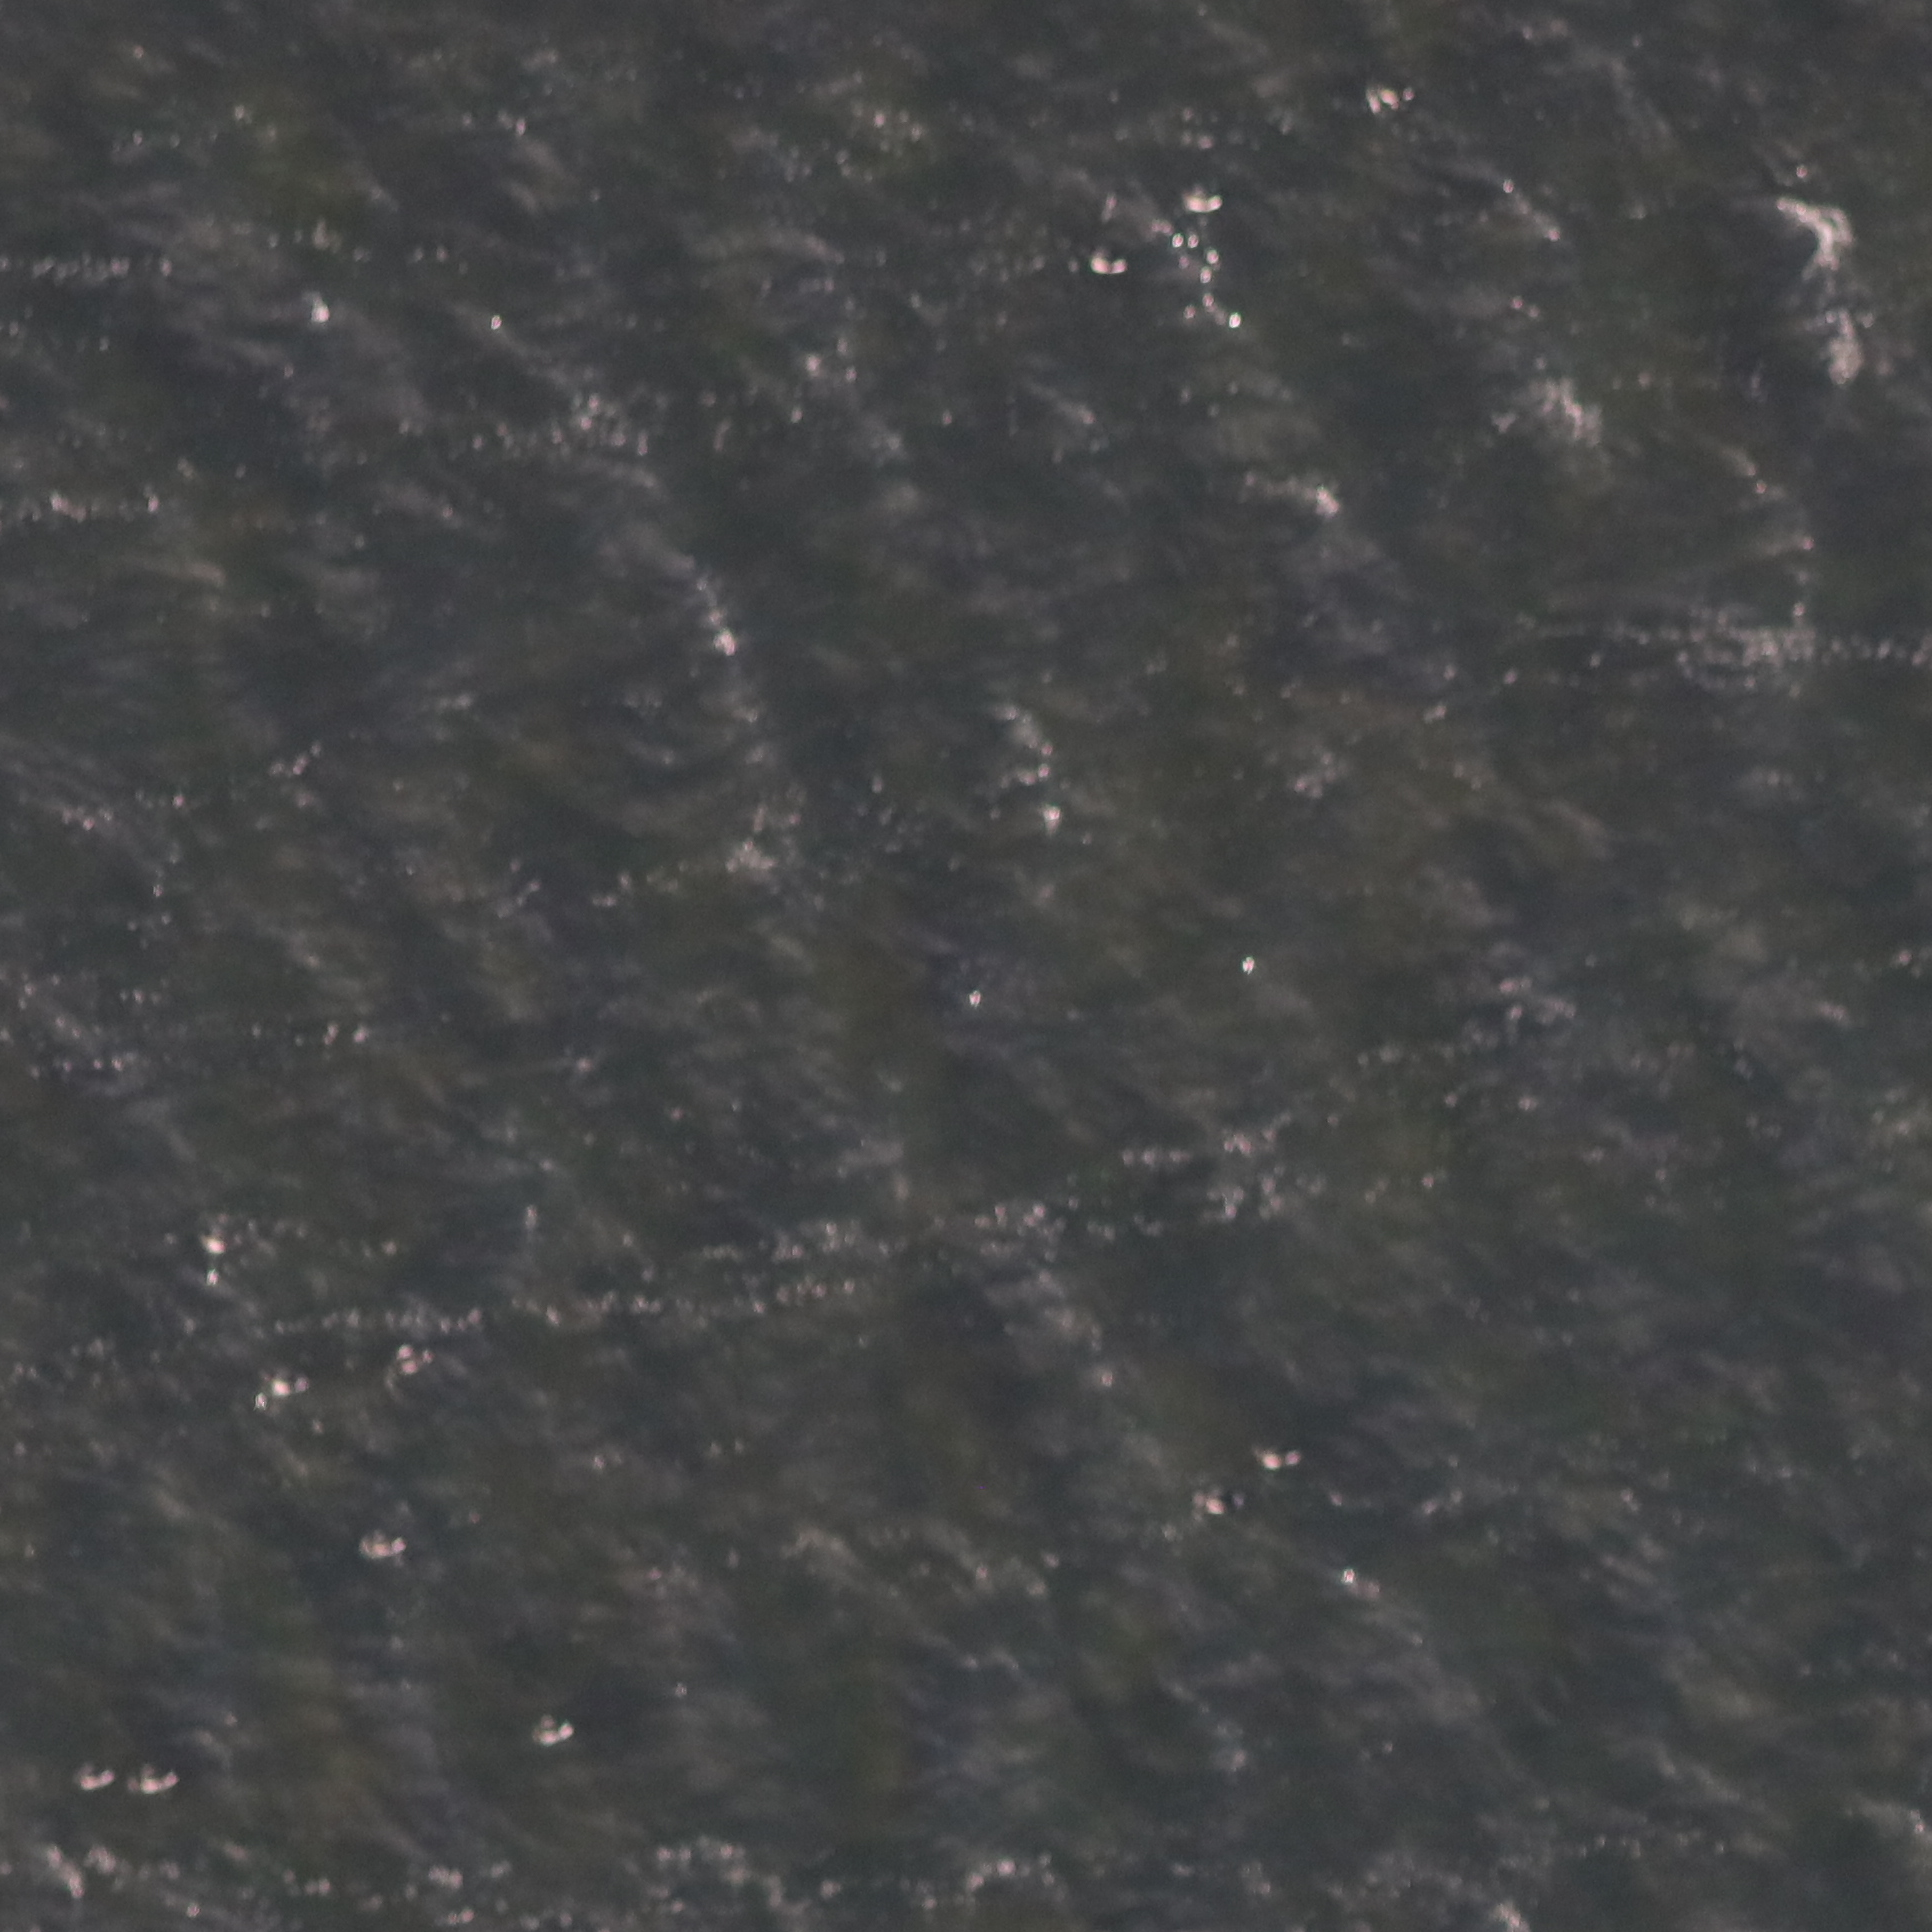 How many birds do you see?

12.